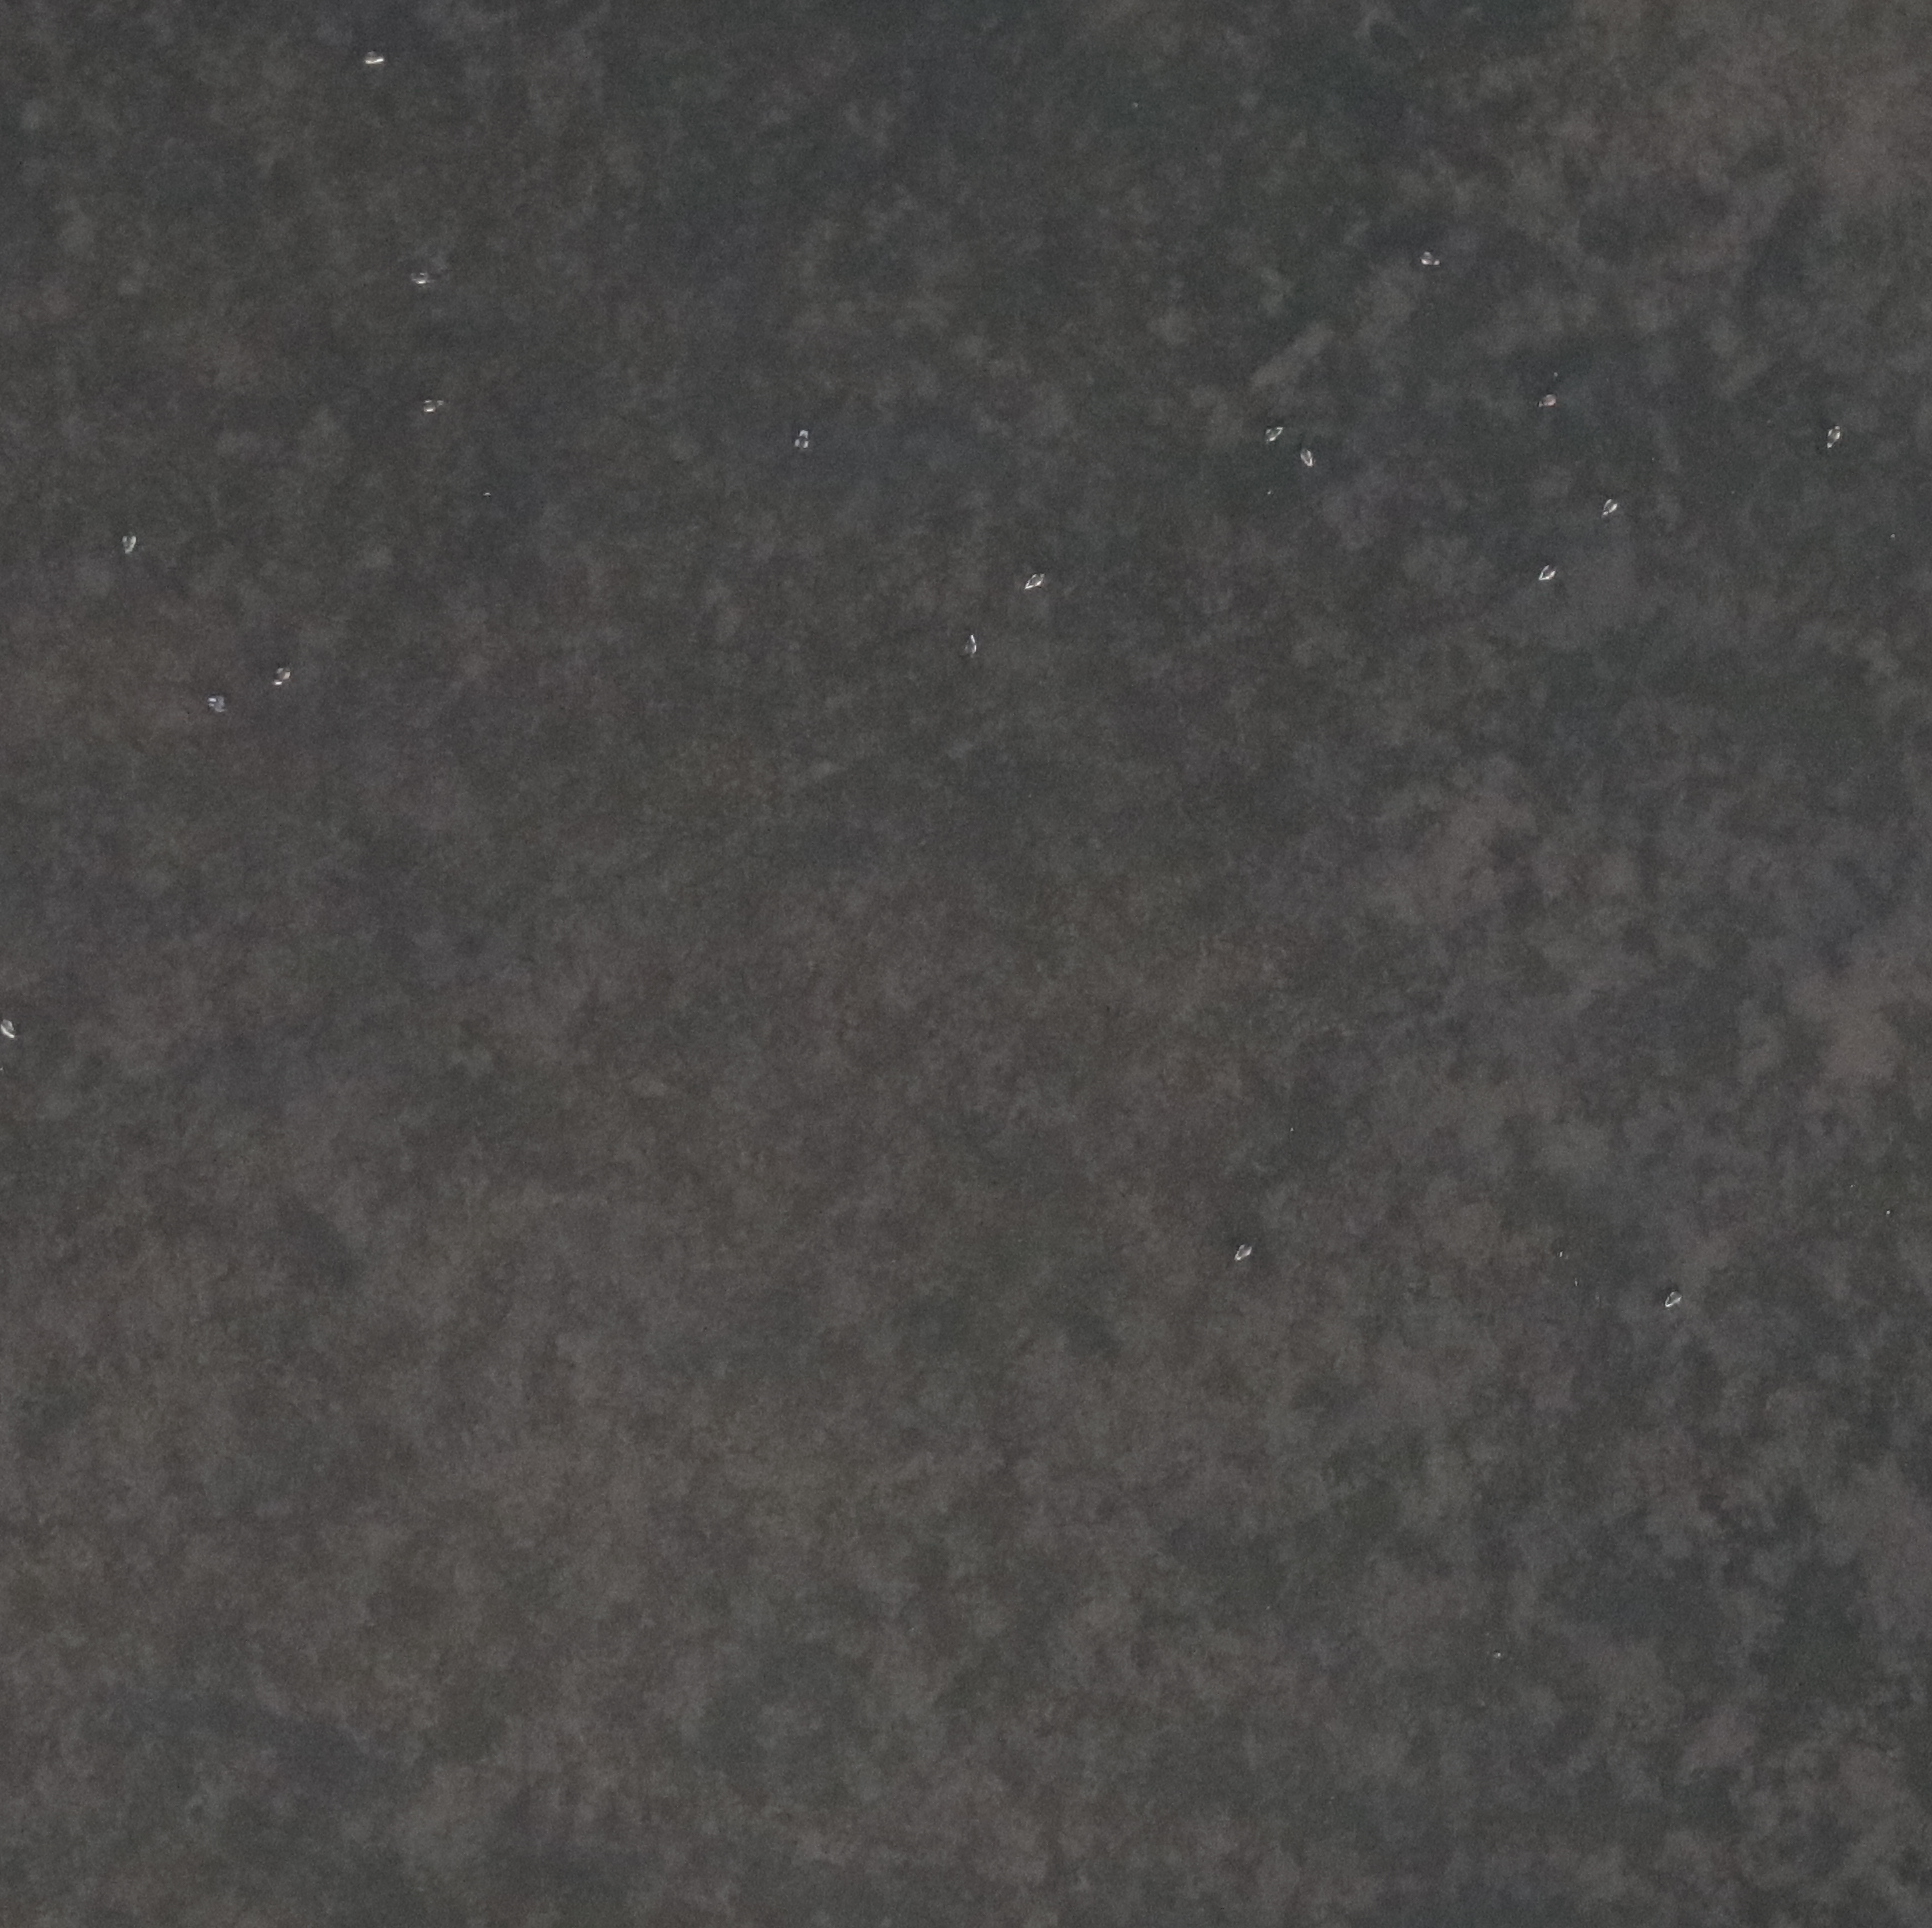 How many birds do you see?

19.